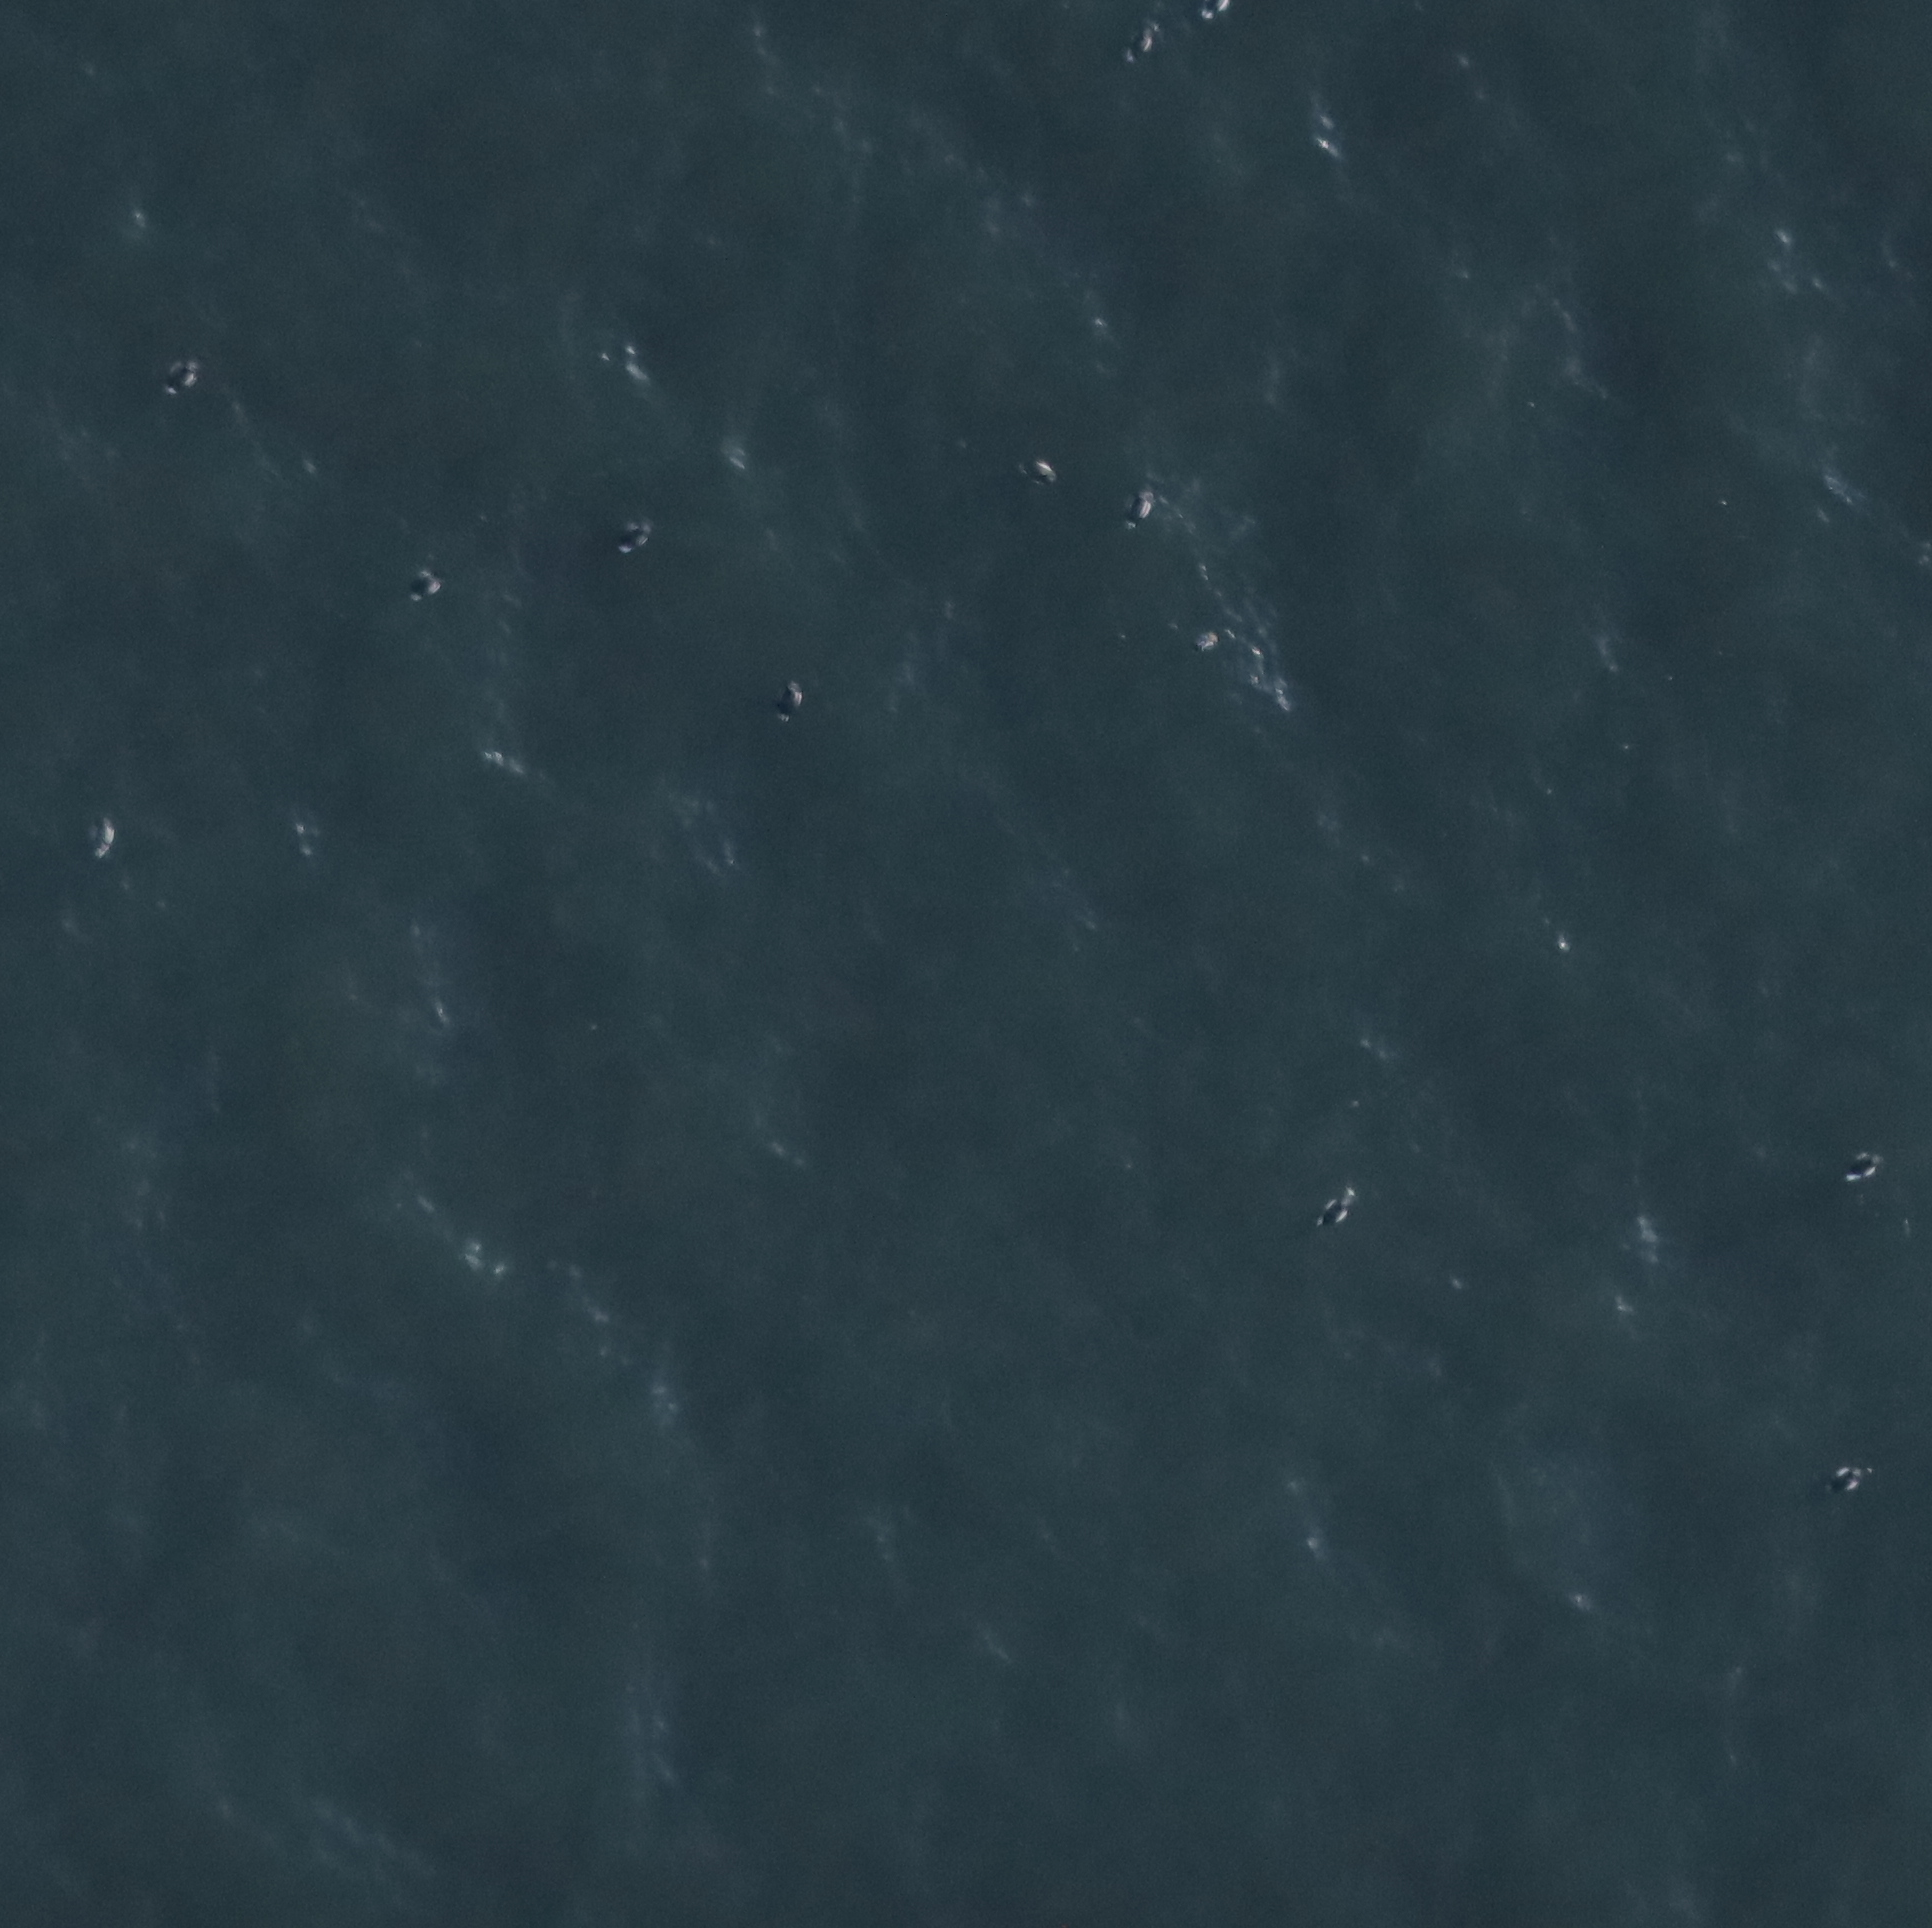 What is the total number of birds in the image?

12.